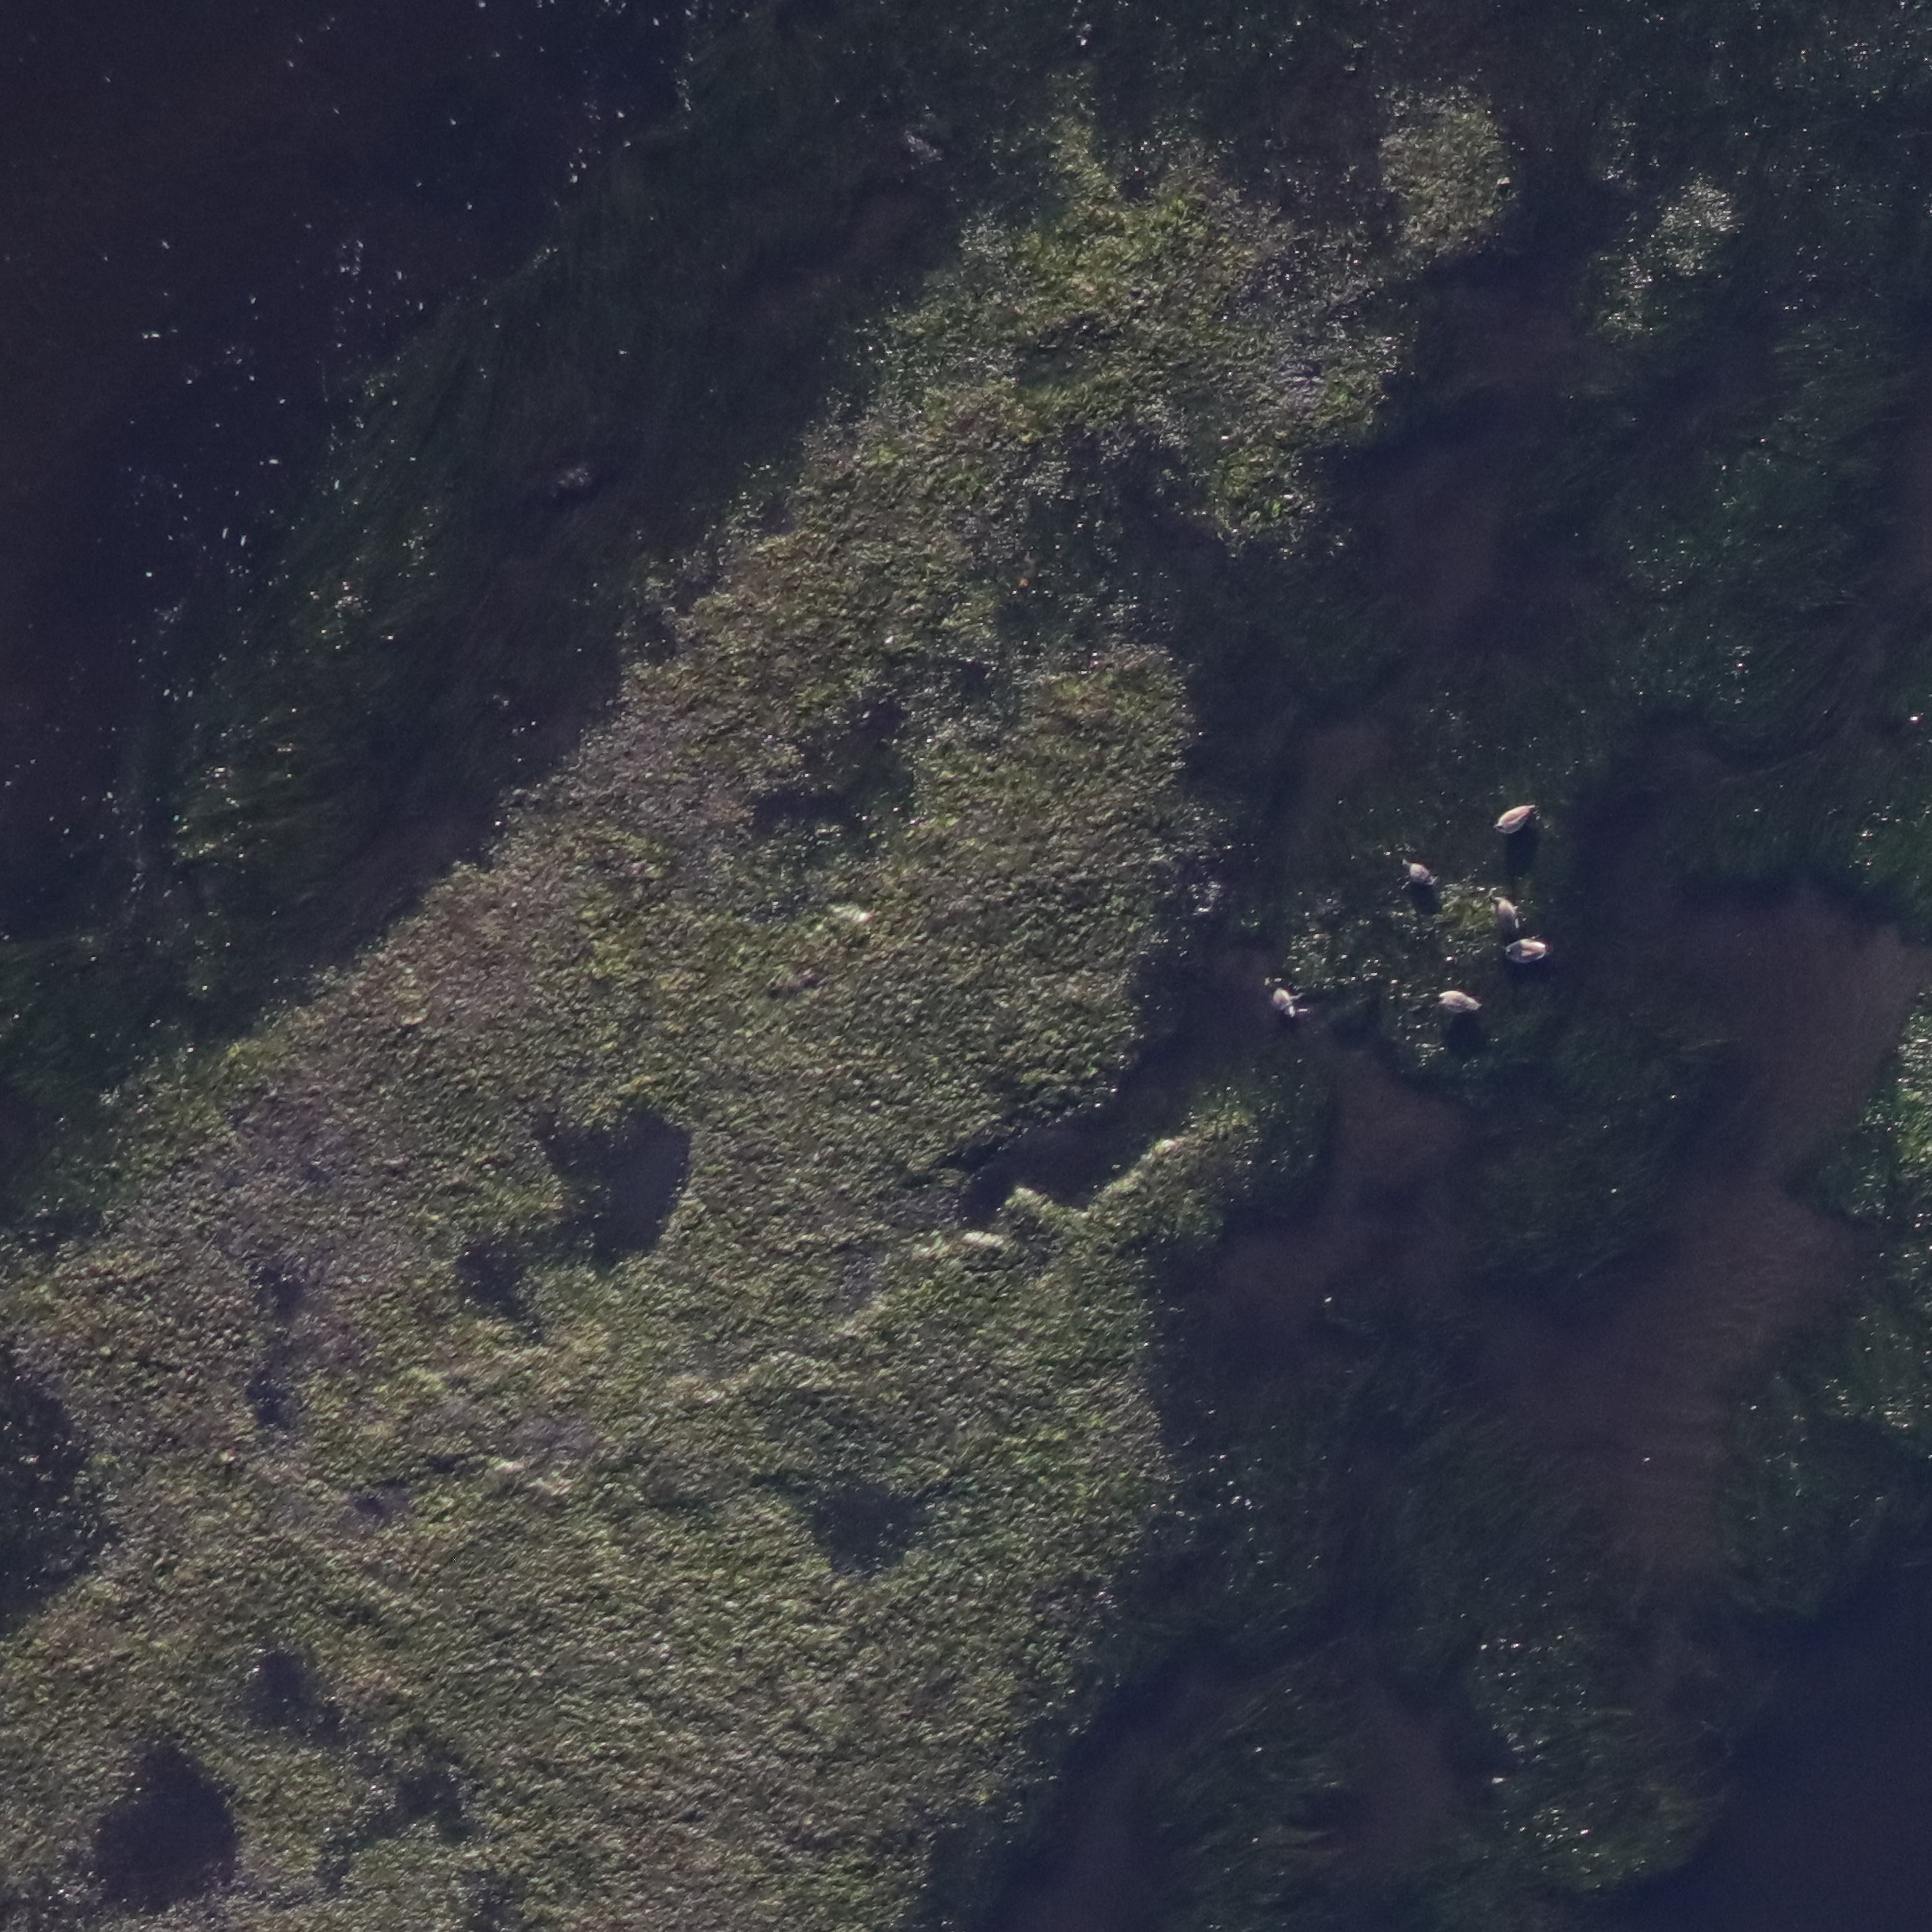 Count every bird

6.